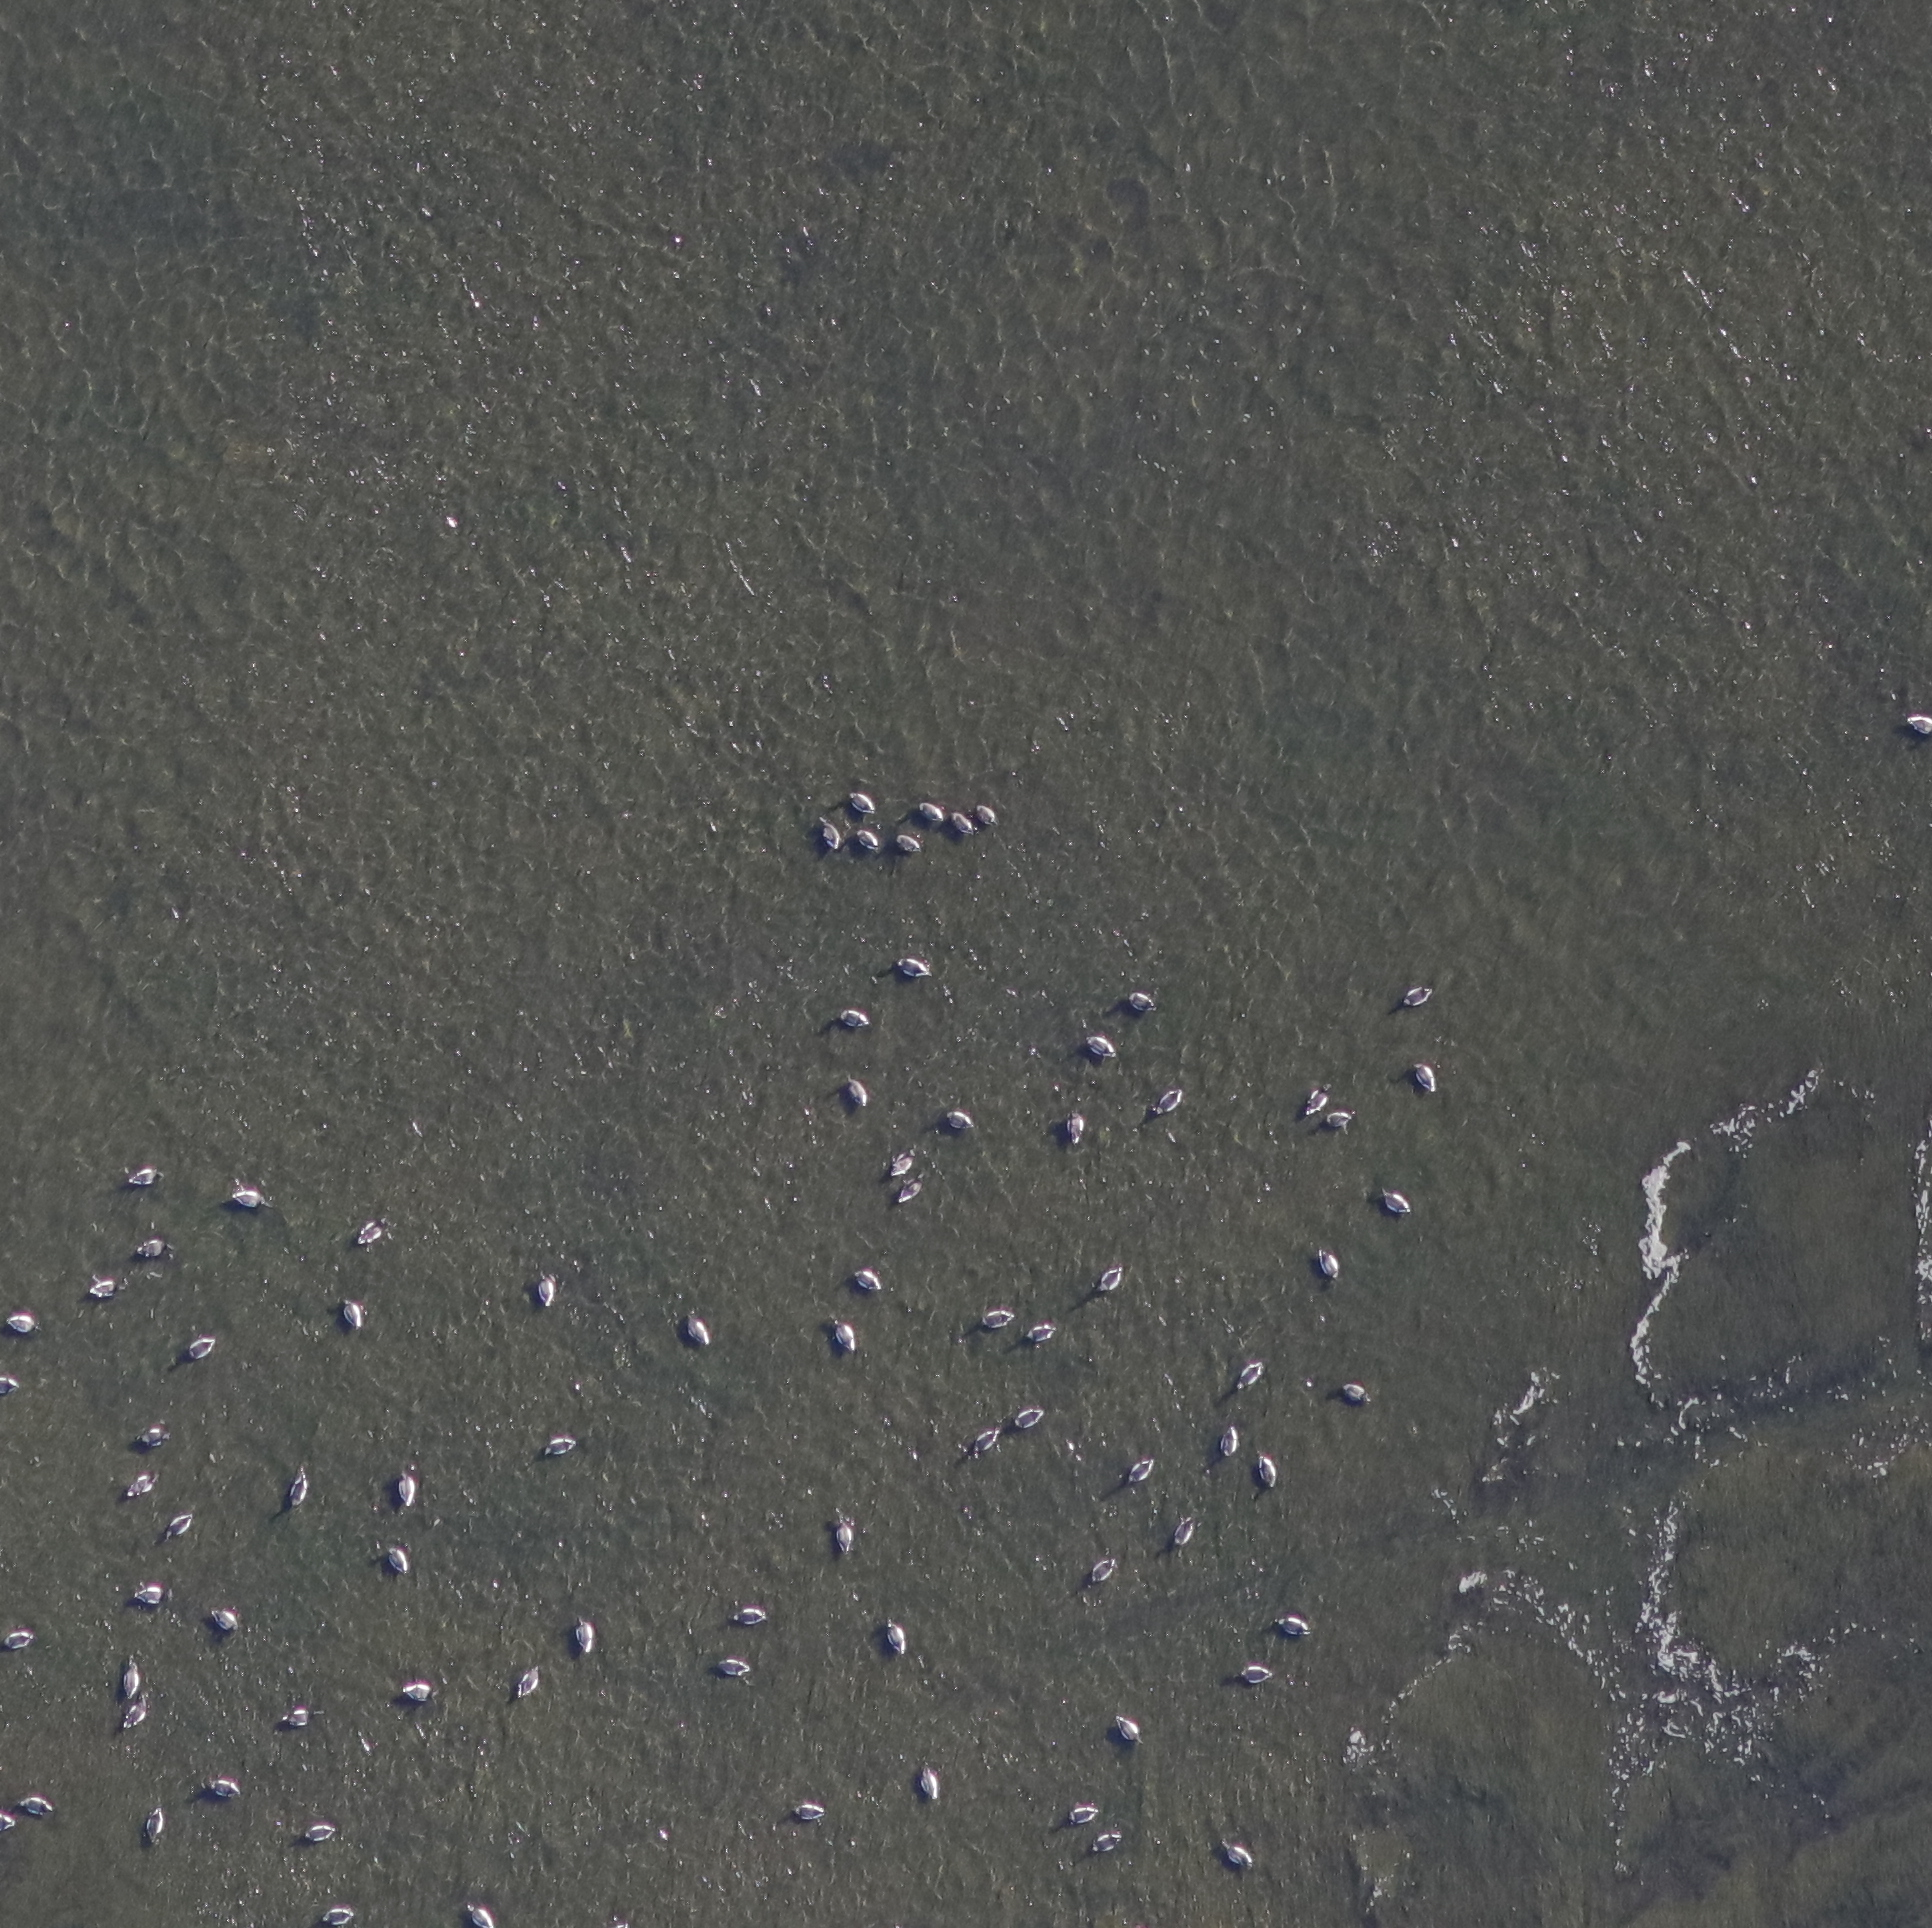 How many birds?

82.